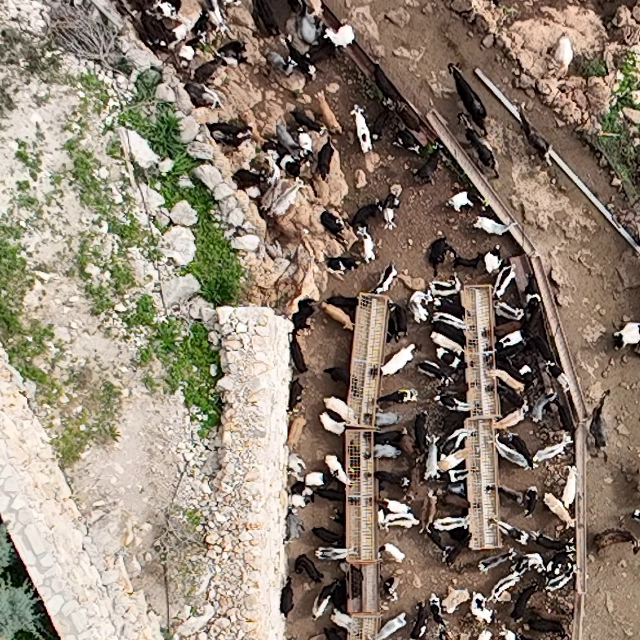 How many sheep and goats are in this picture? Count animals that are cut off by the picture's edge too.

157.